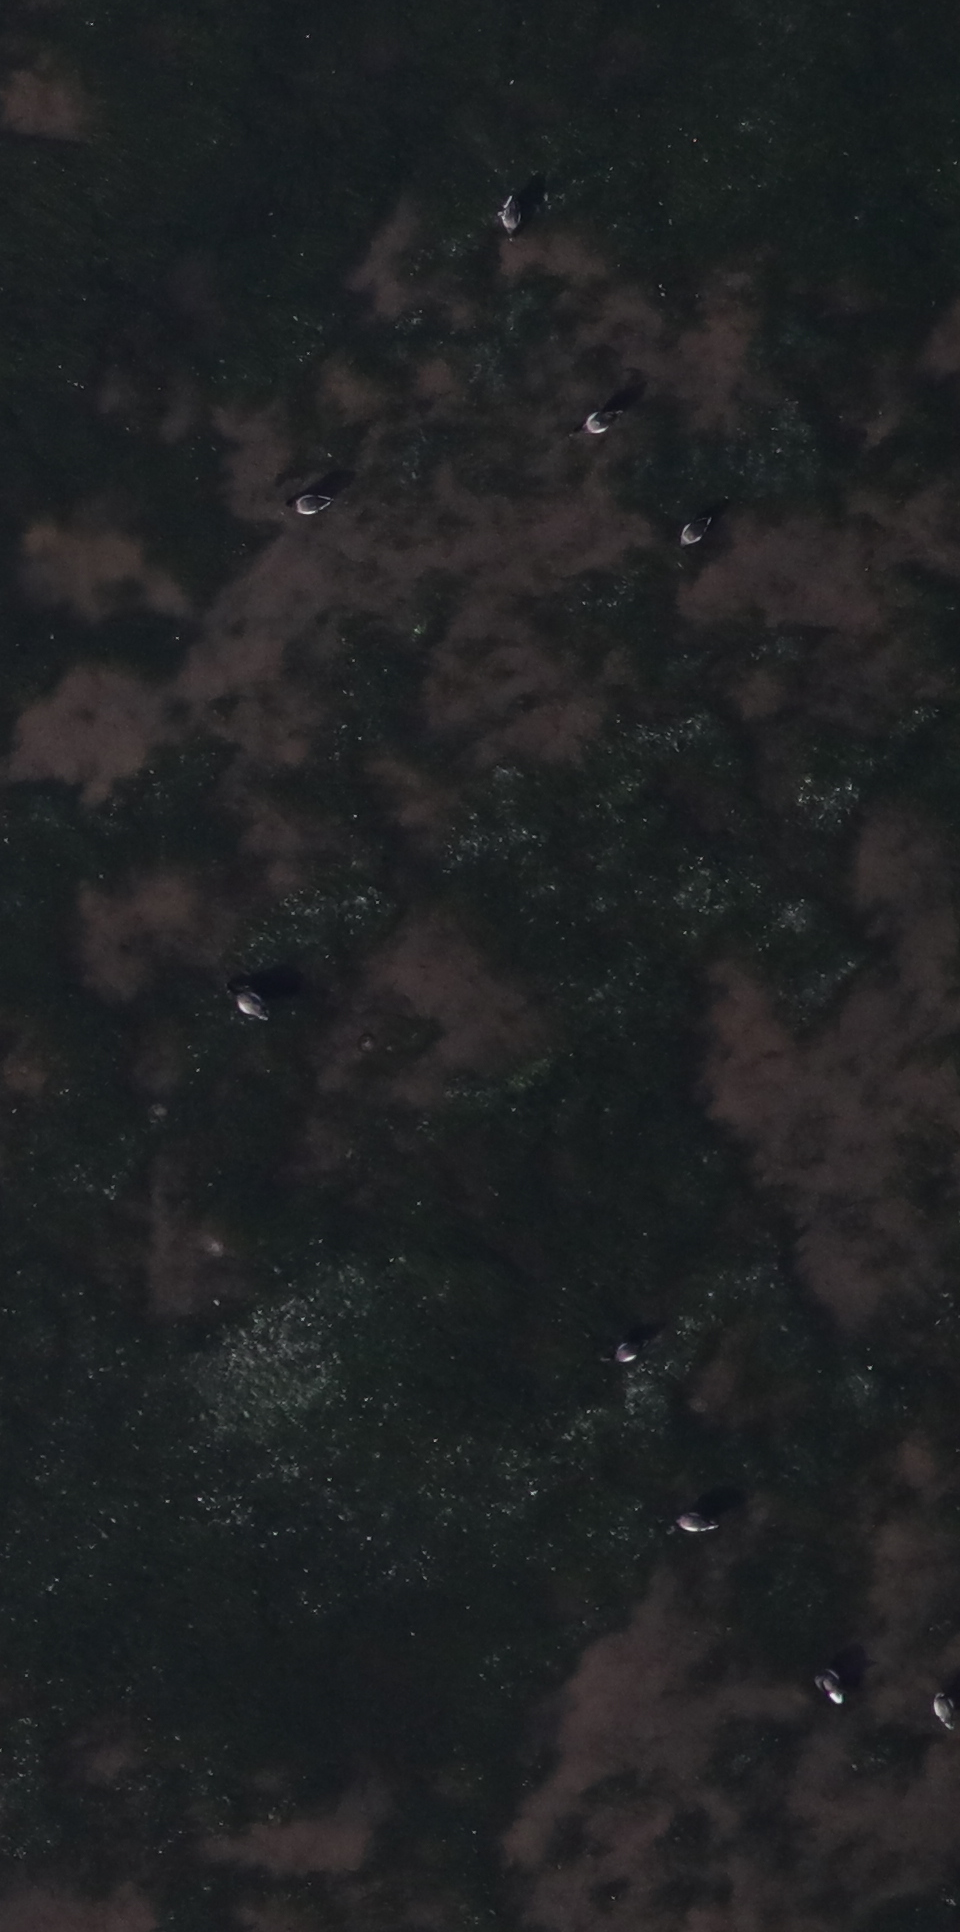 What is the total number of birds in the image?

9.